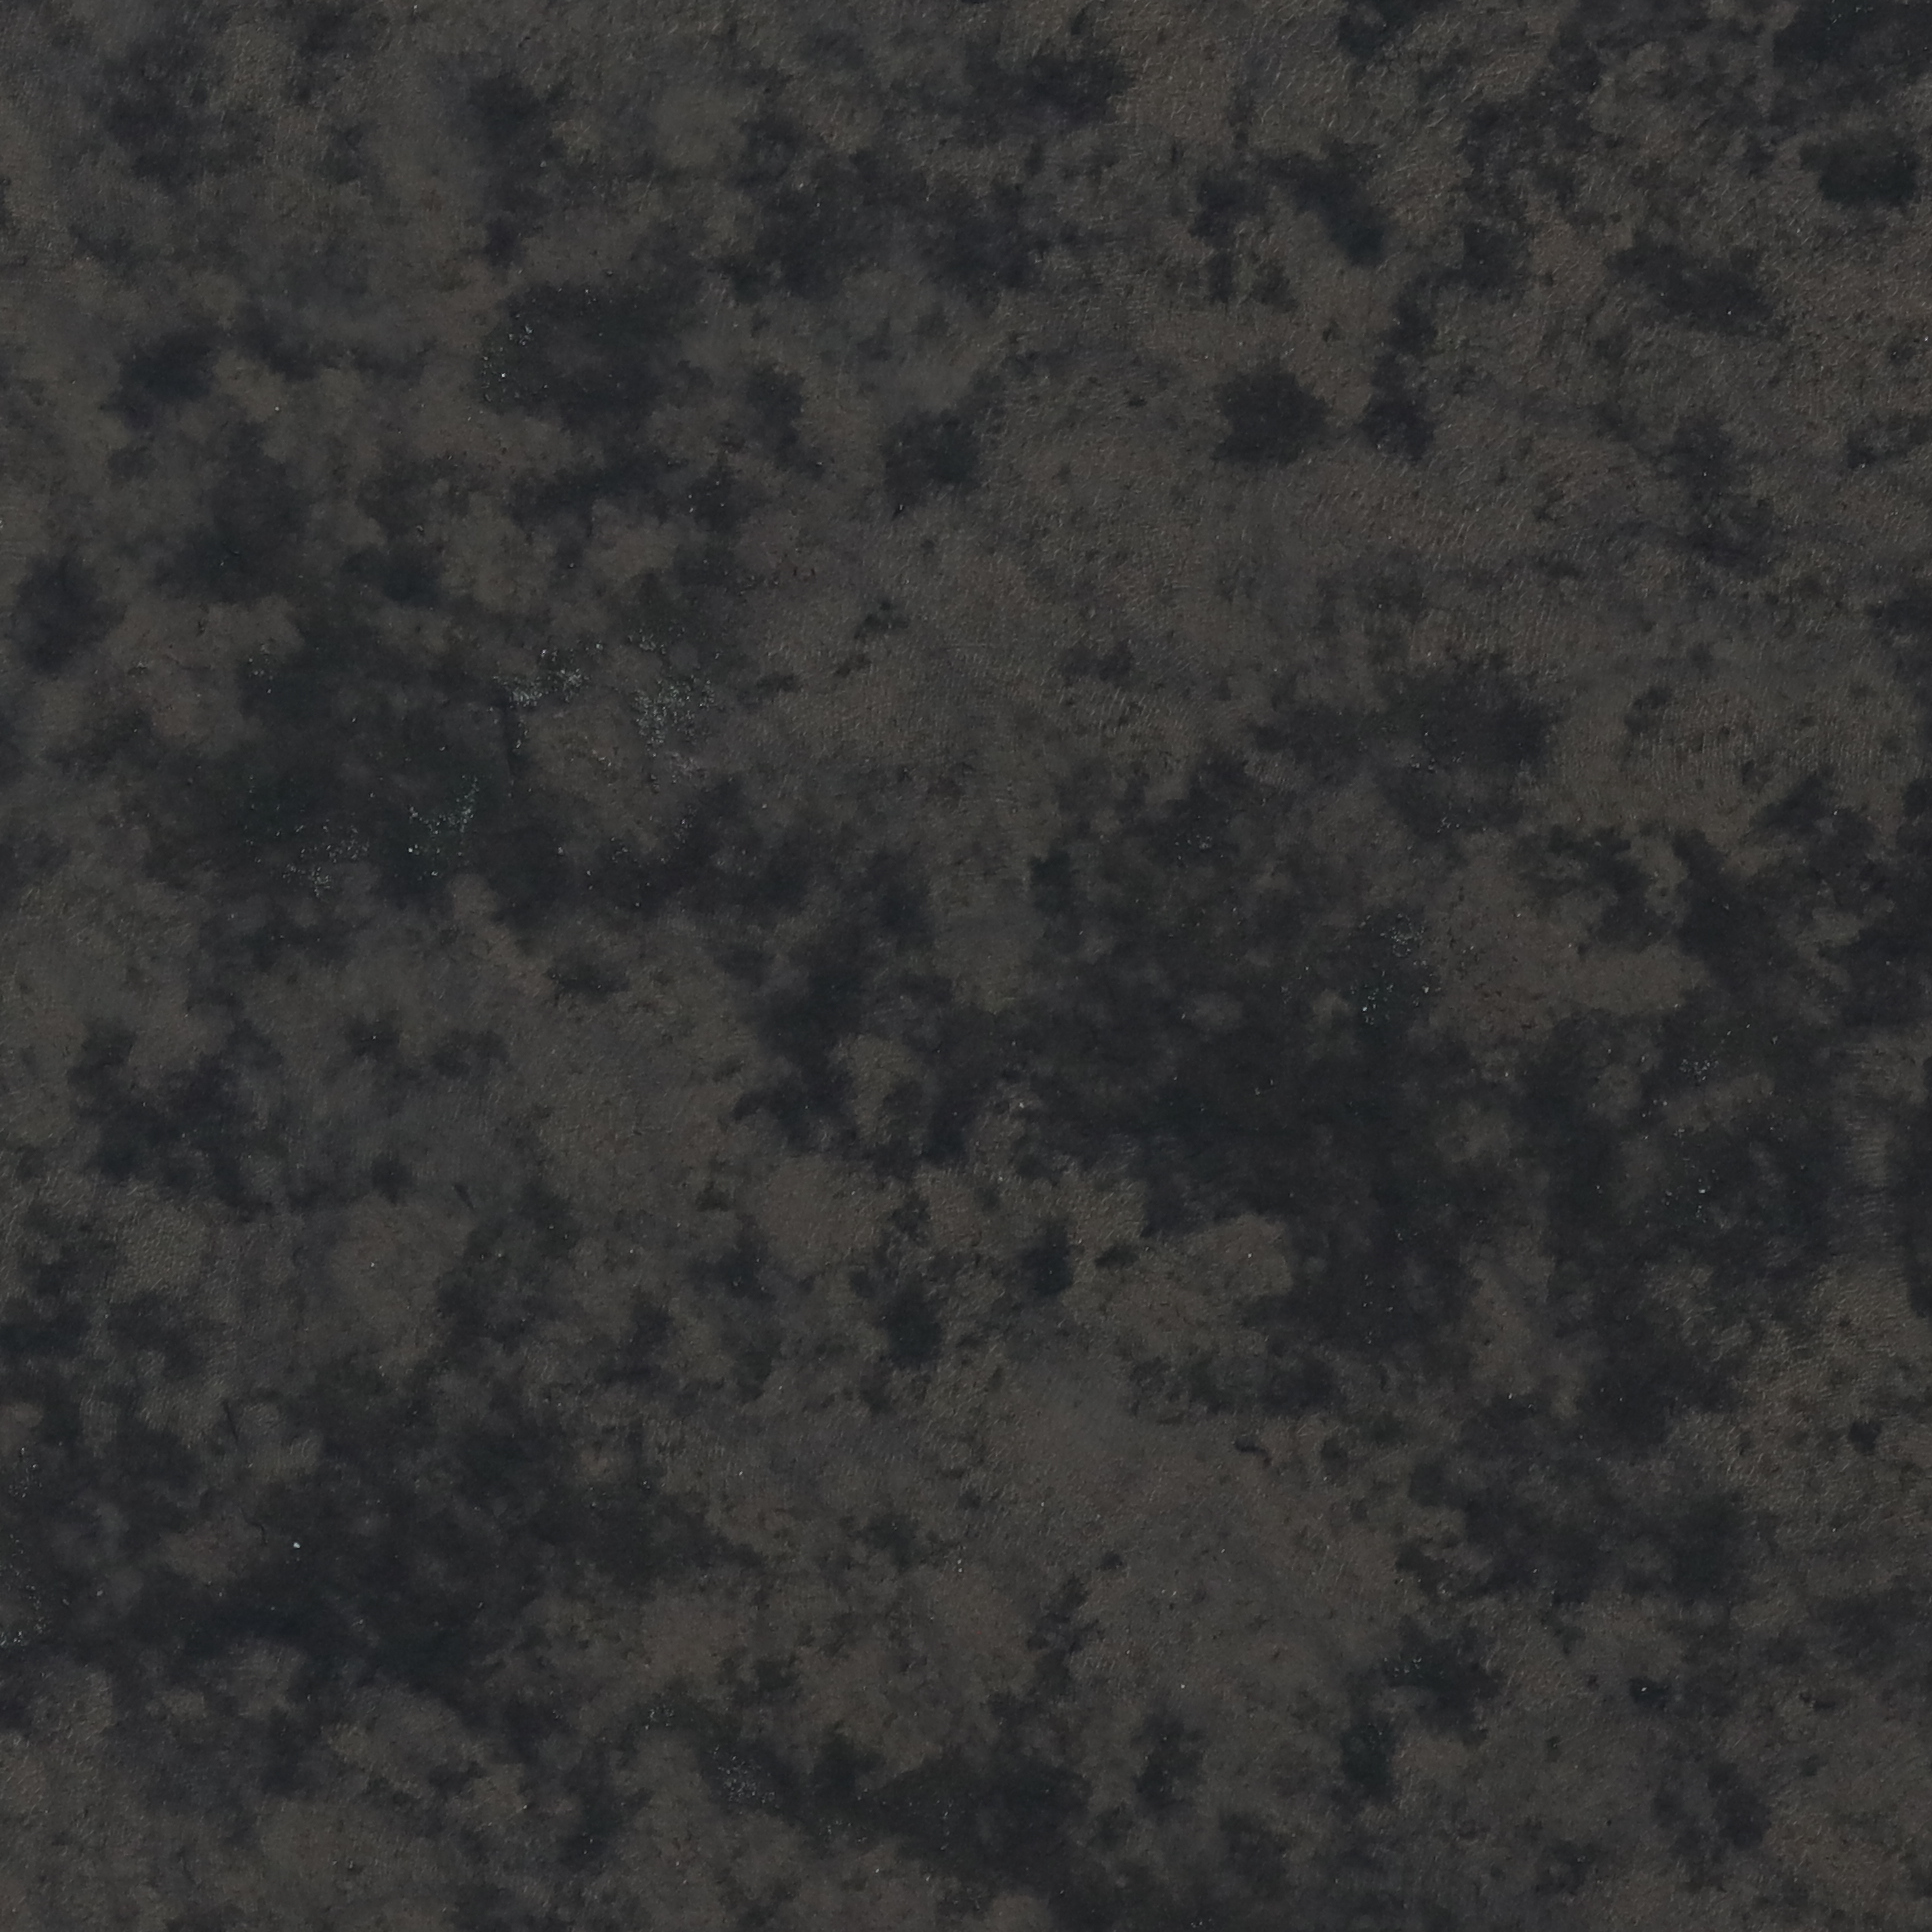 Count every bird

0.